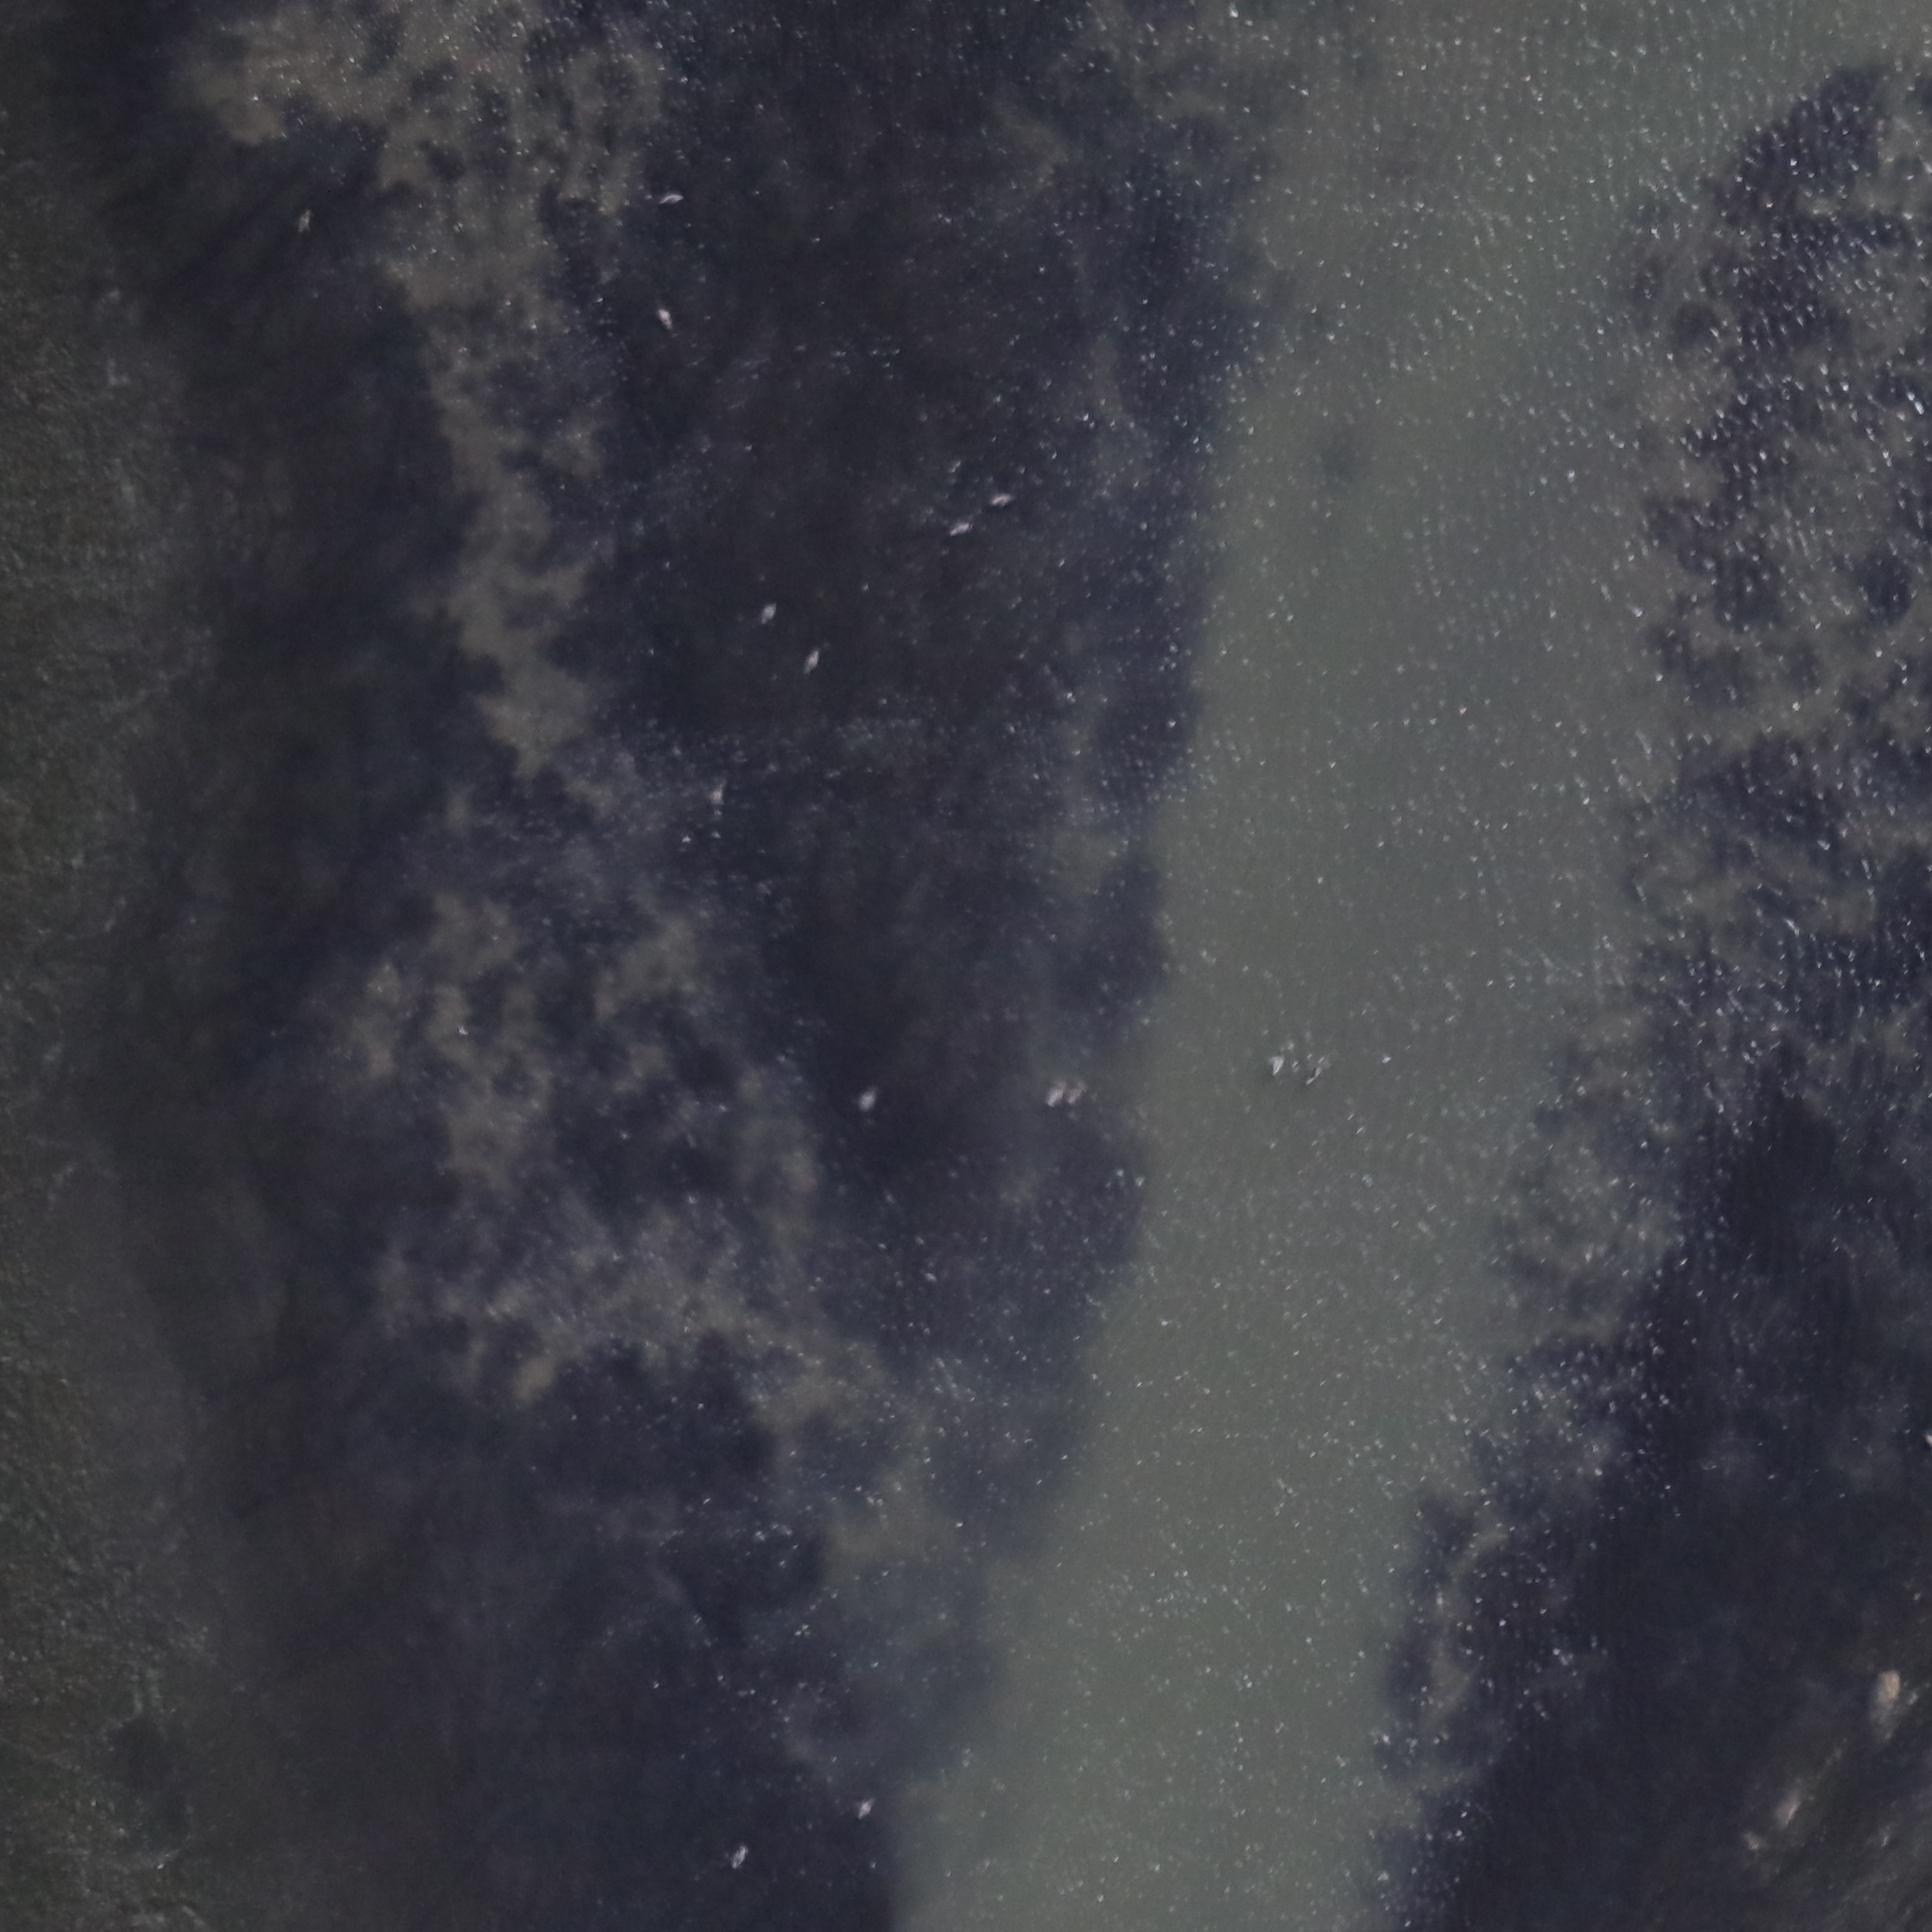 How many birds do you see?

15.